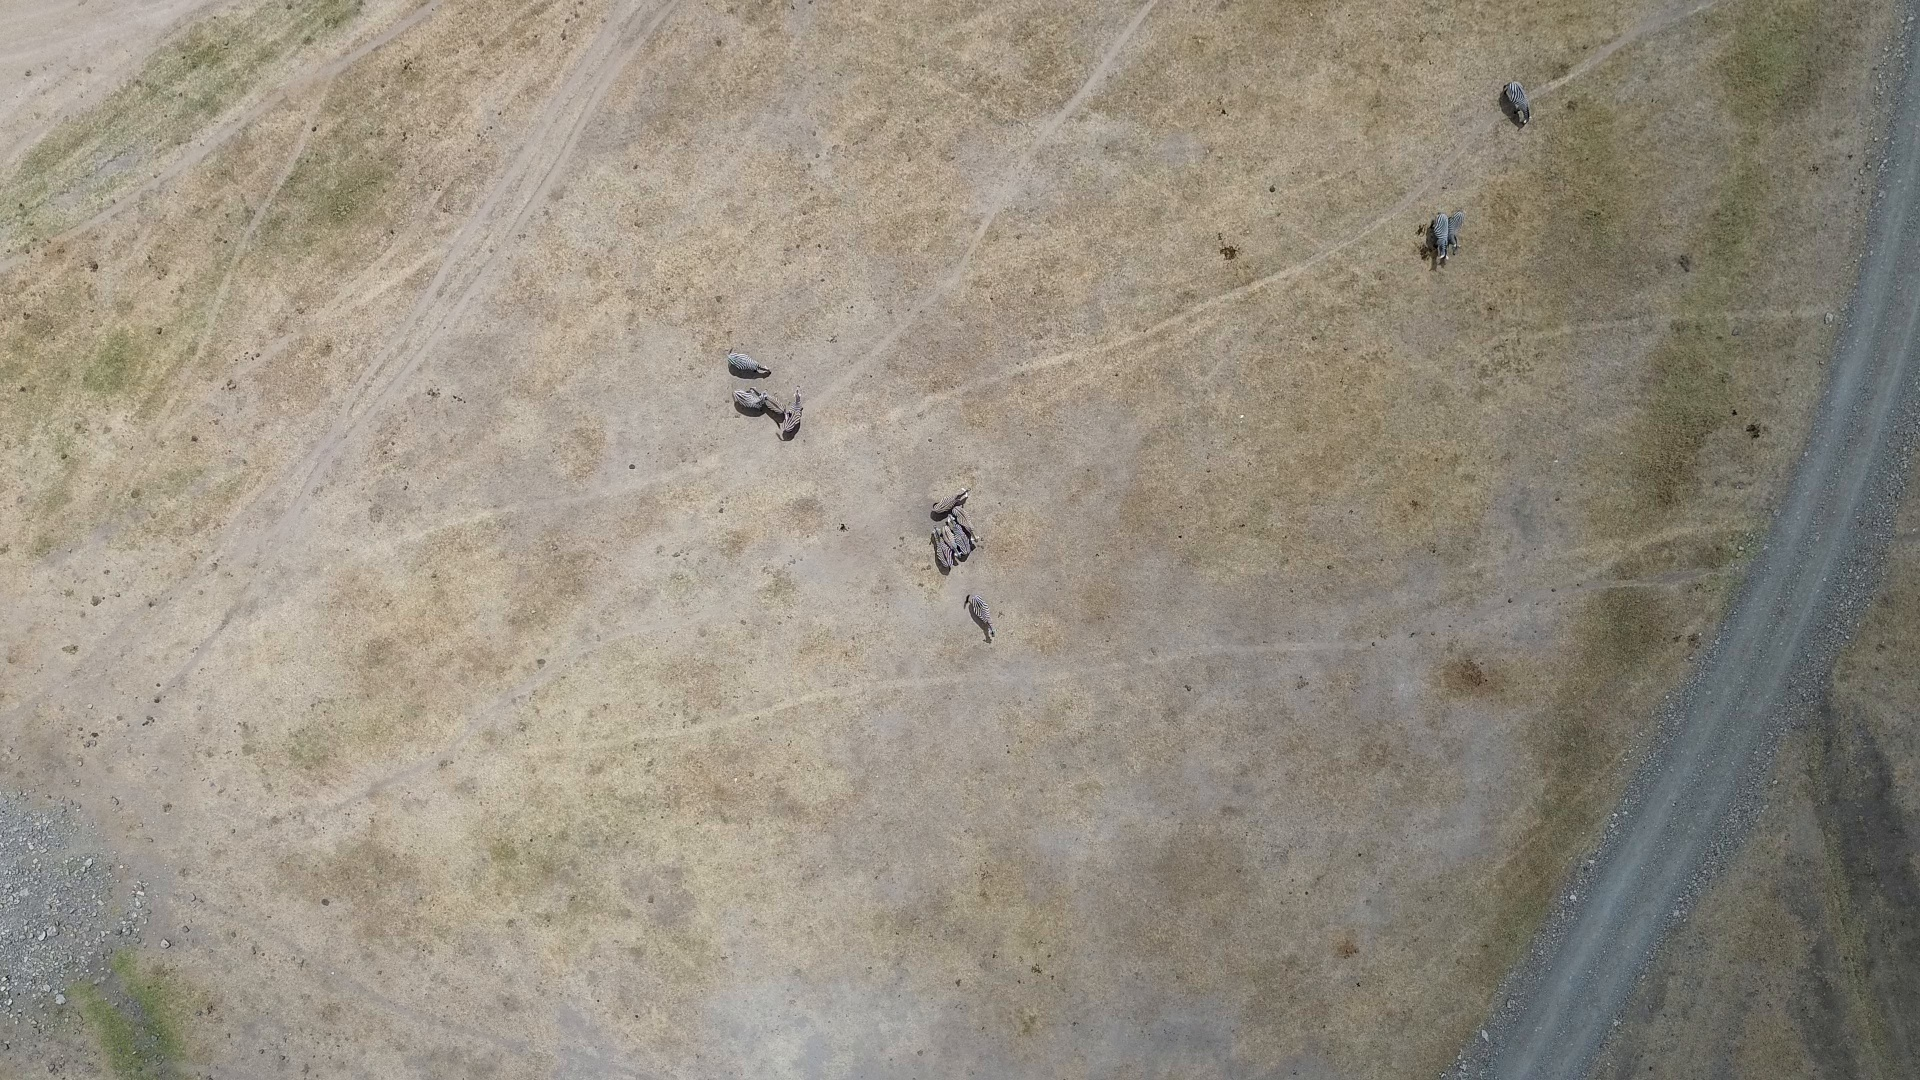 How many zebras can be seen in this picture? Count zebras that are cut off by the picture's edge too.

13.